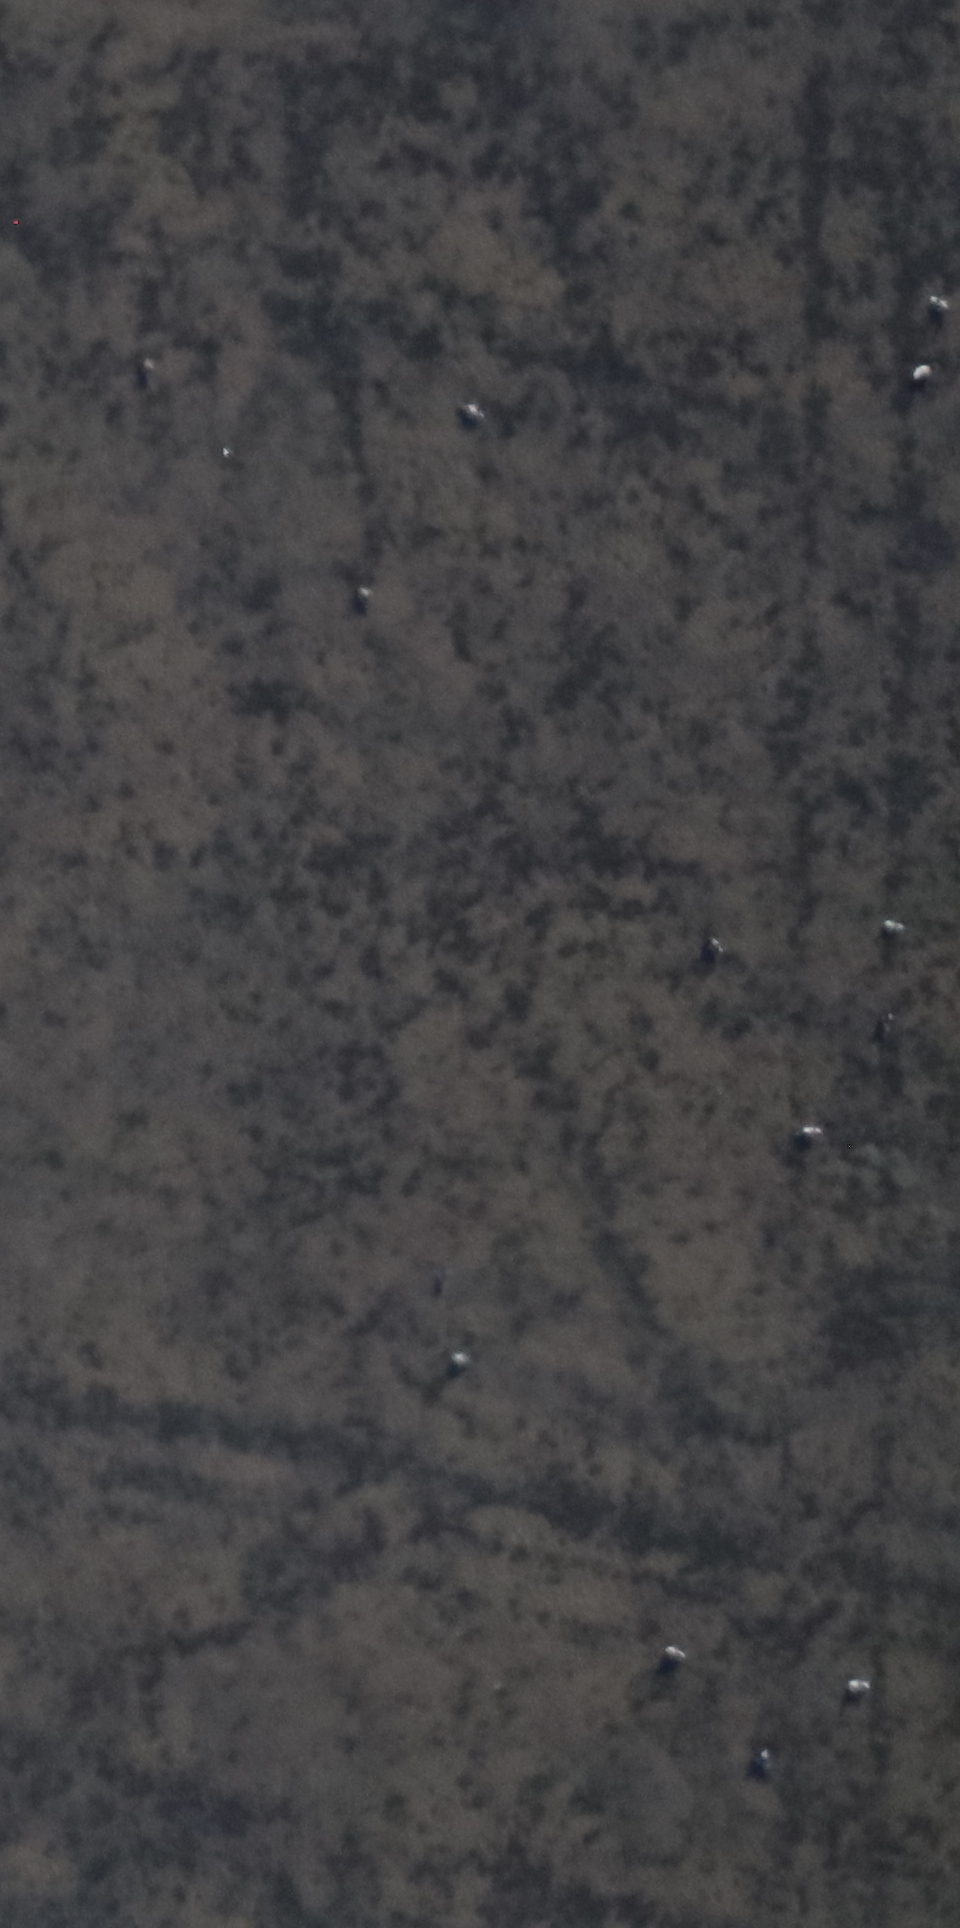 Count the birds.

13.